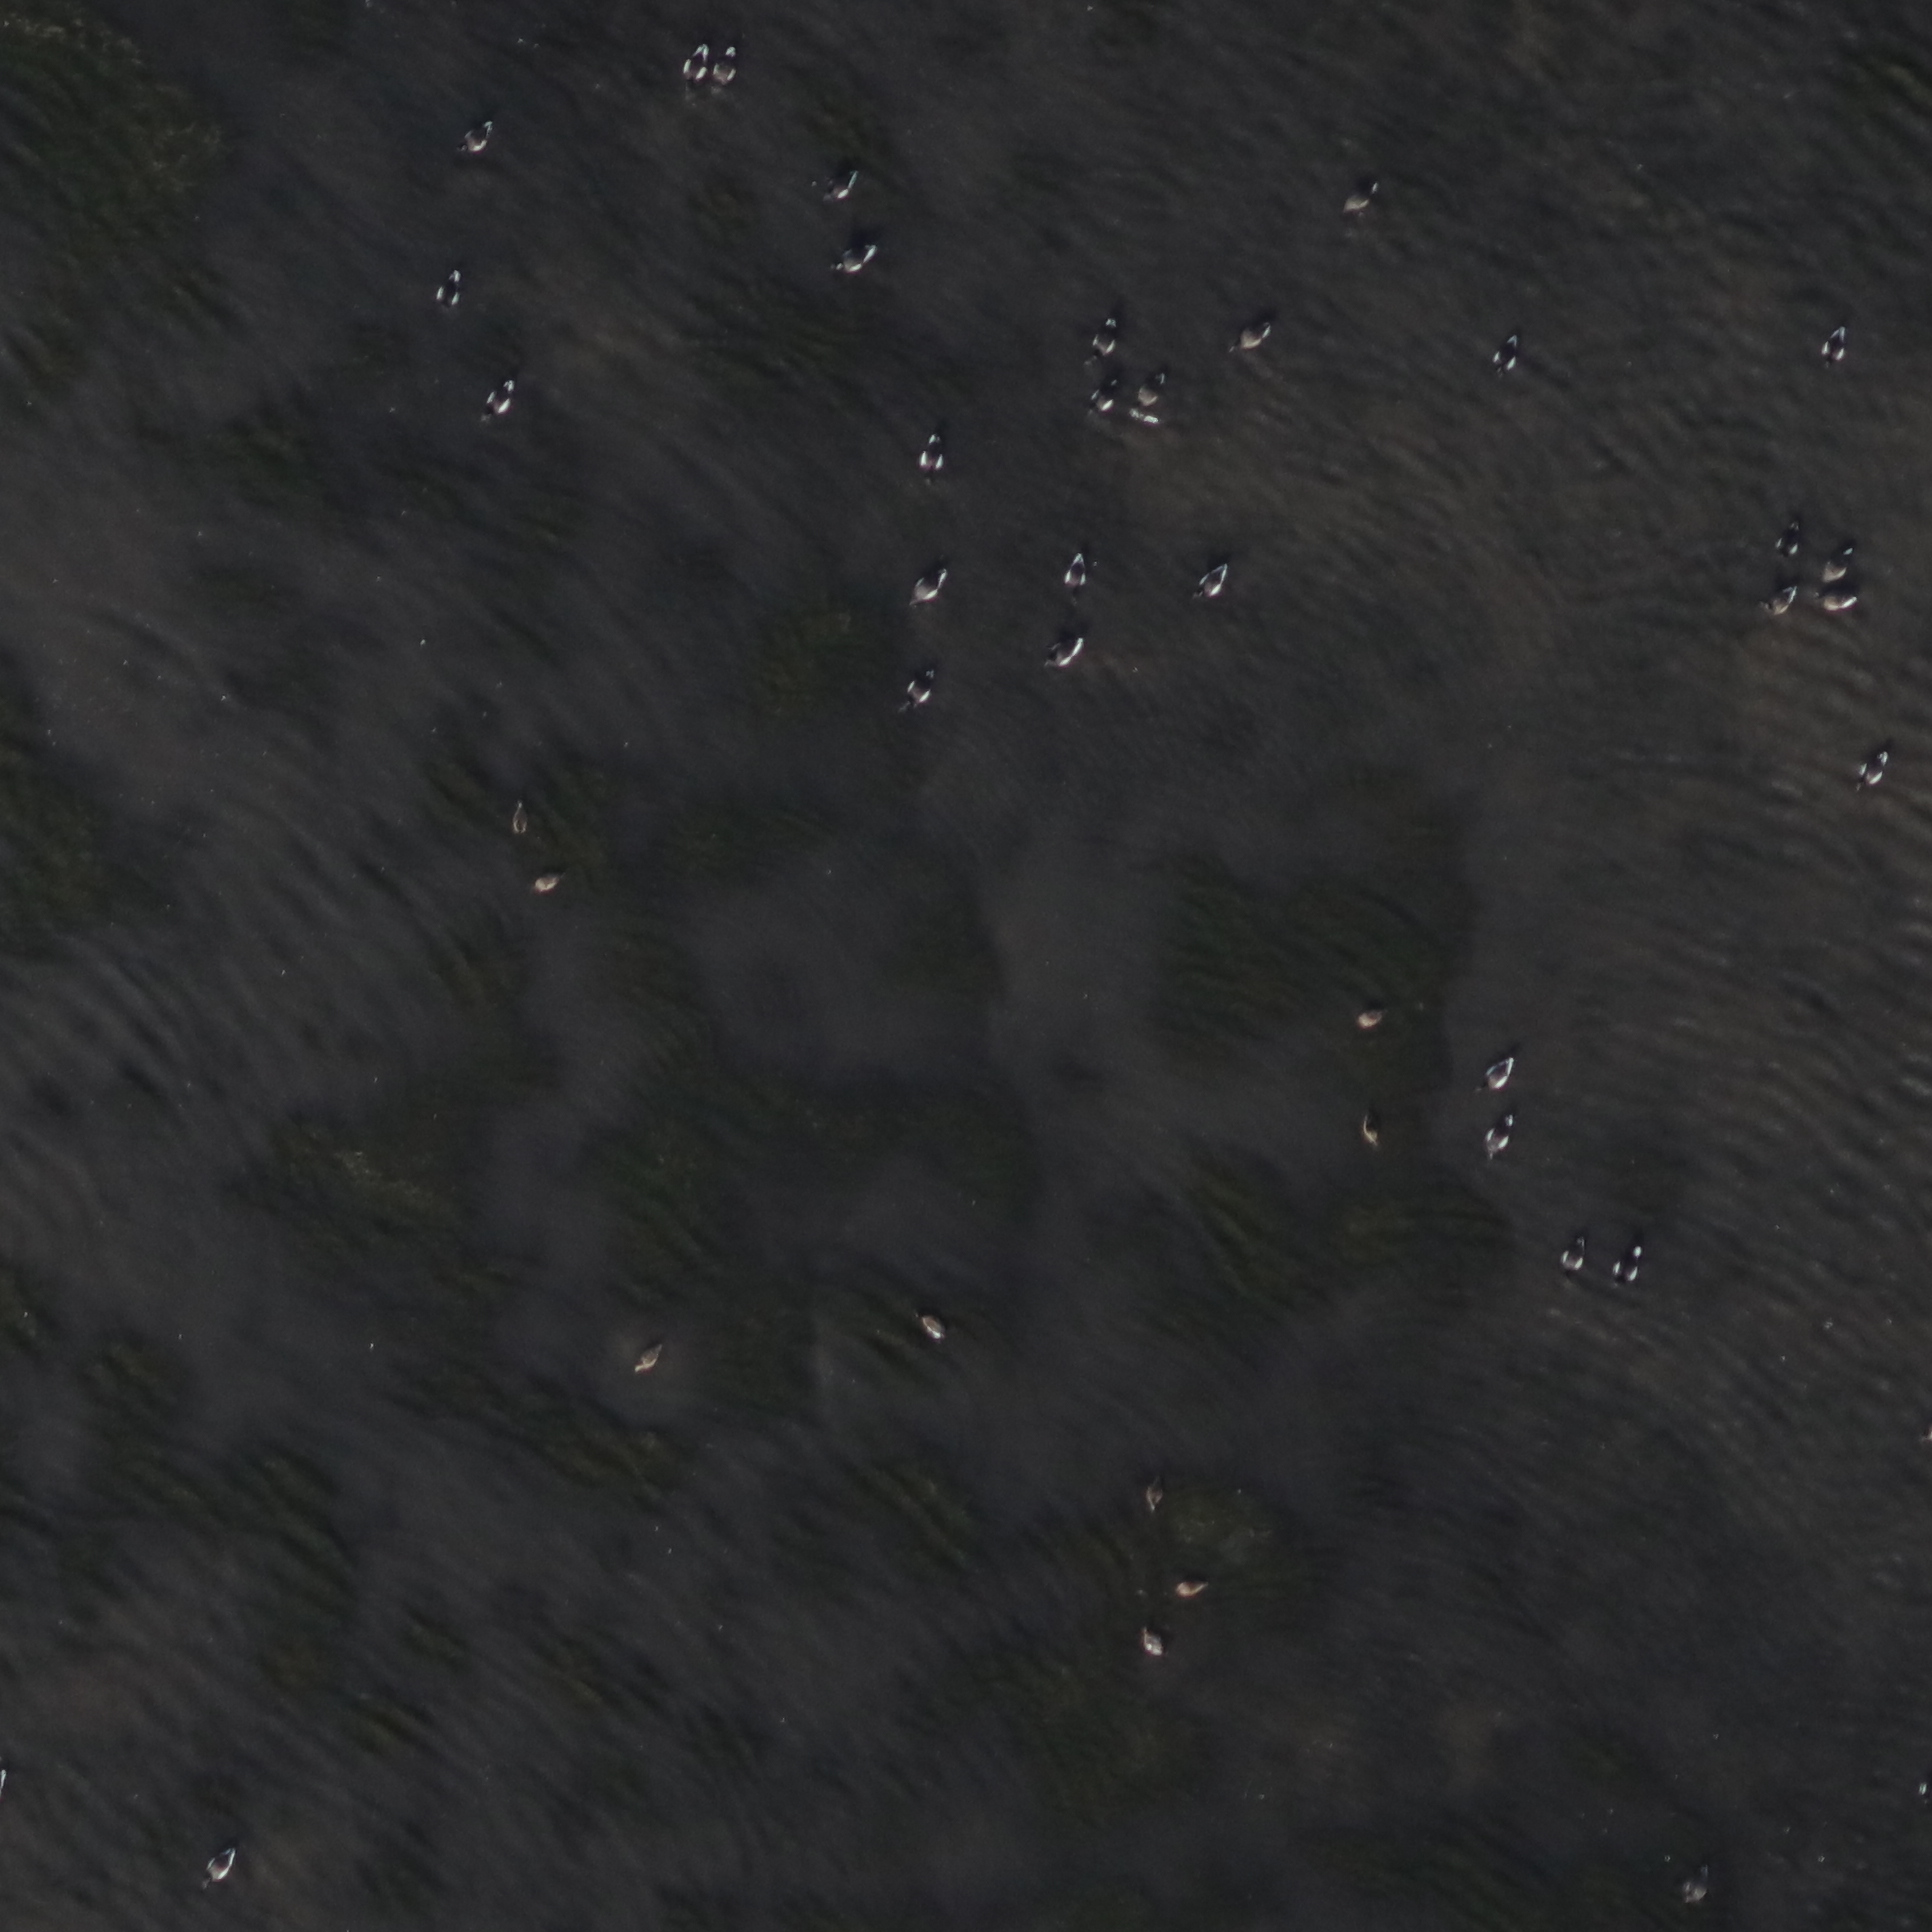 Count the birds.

40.